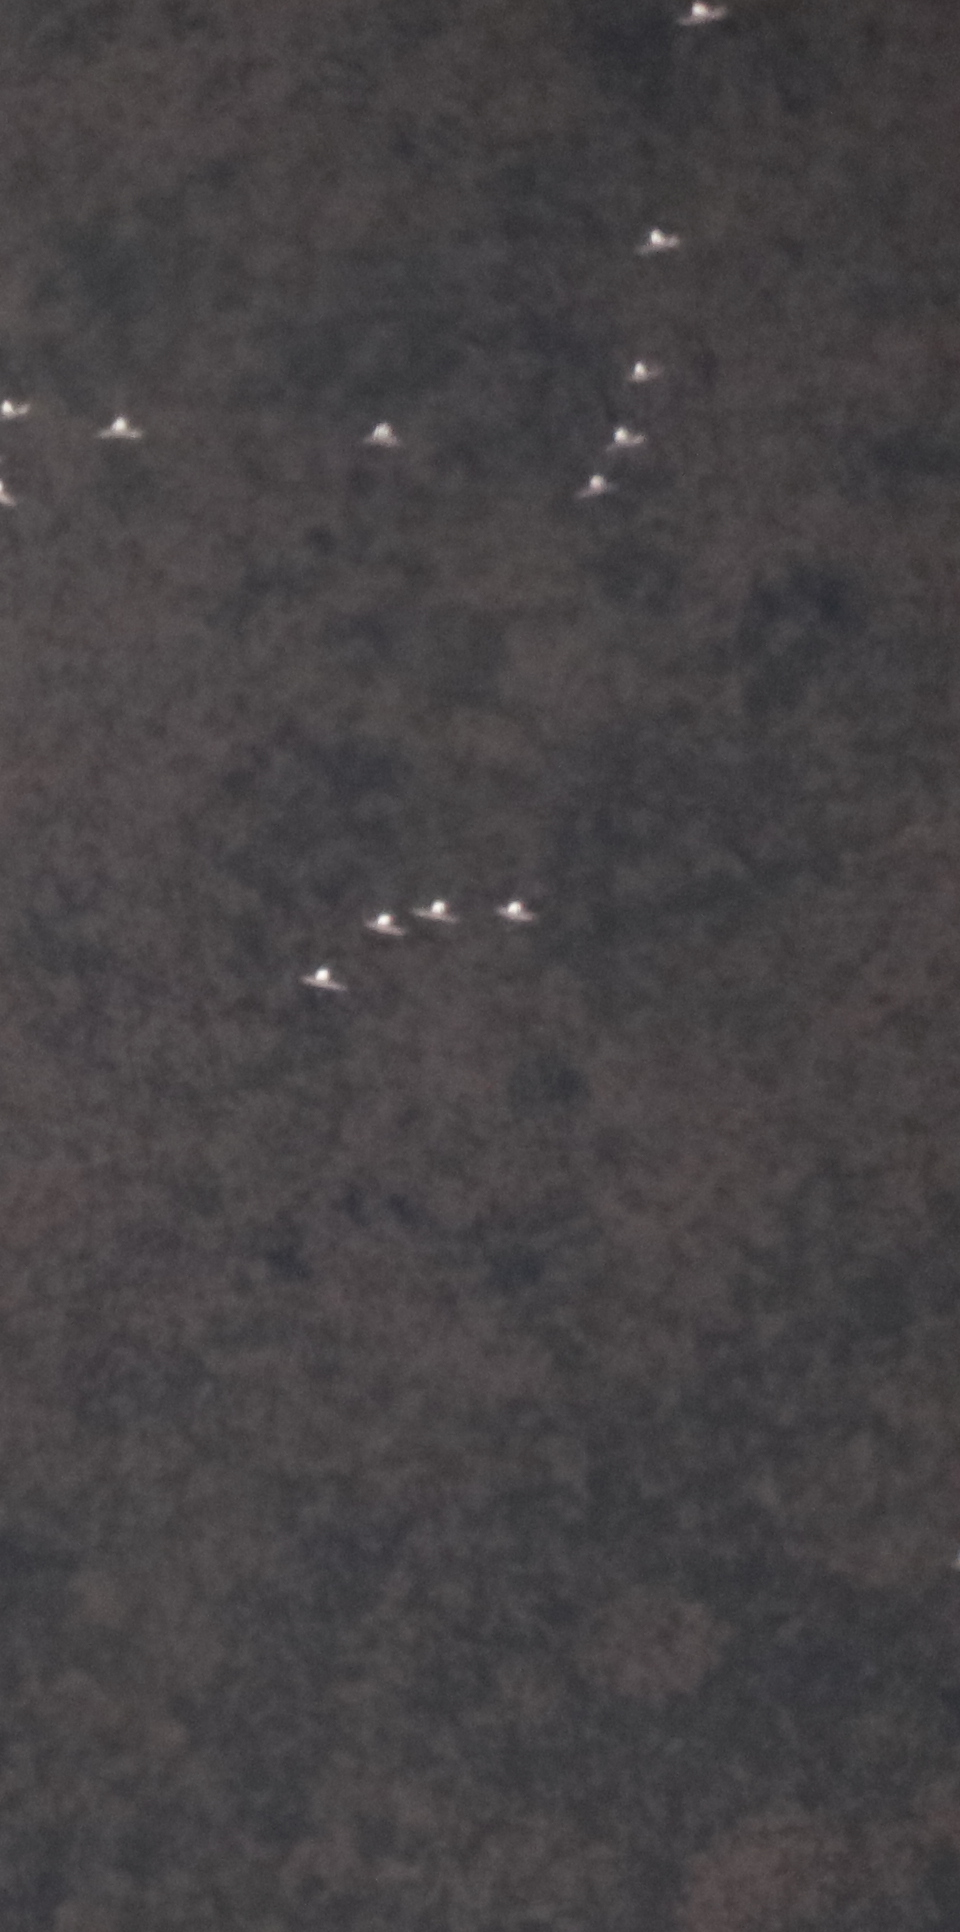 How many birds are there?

12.